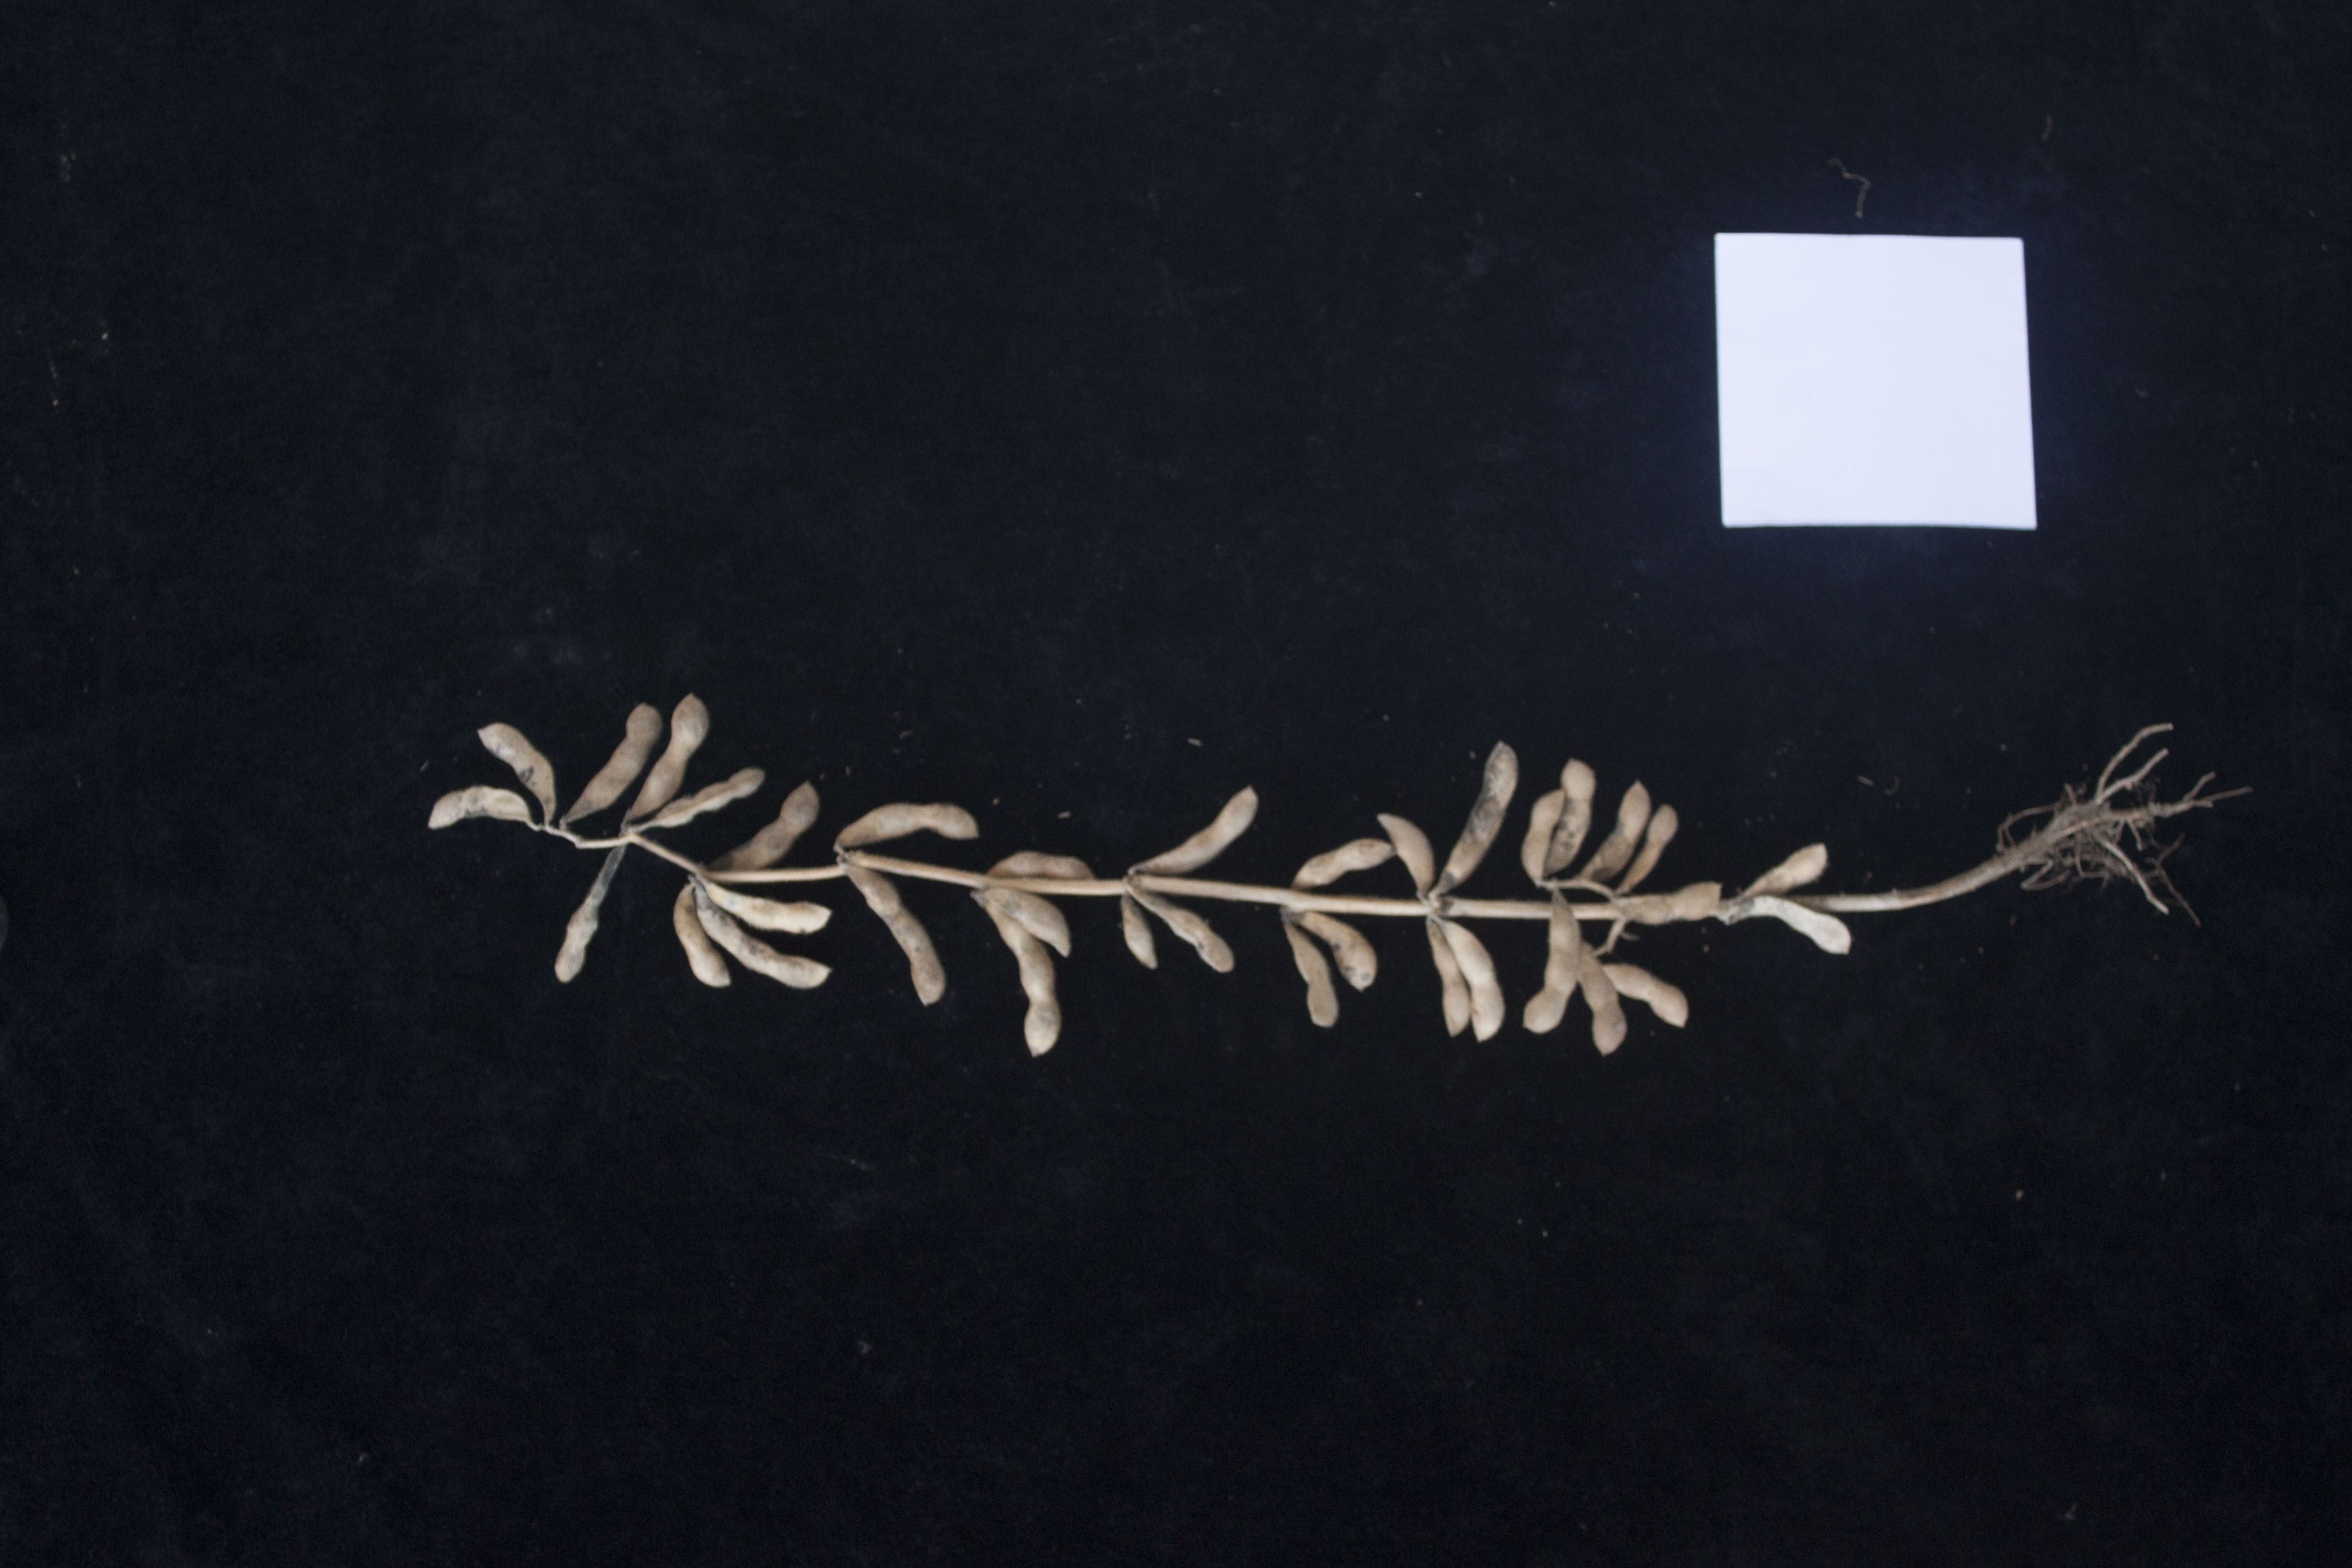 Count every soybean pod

35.